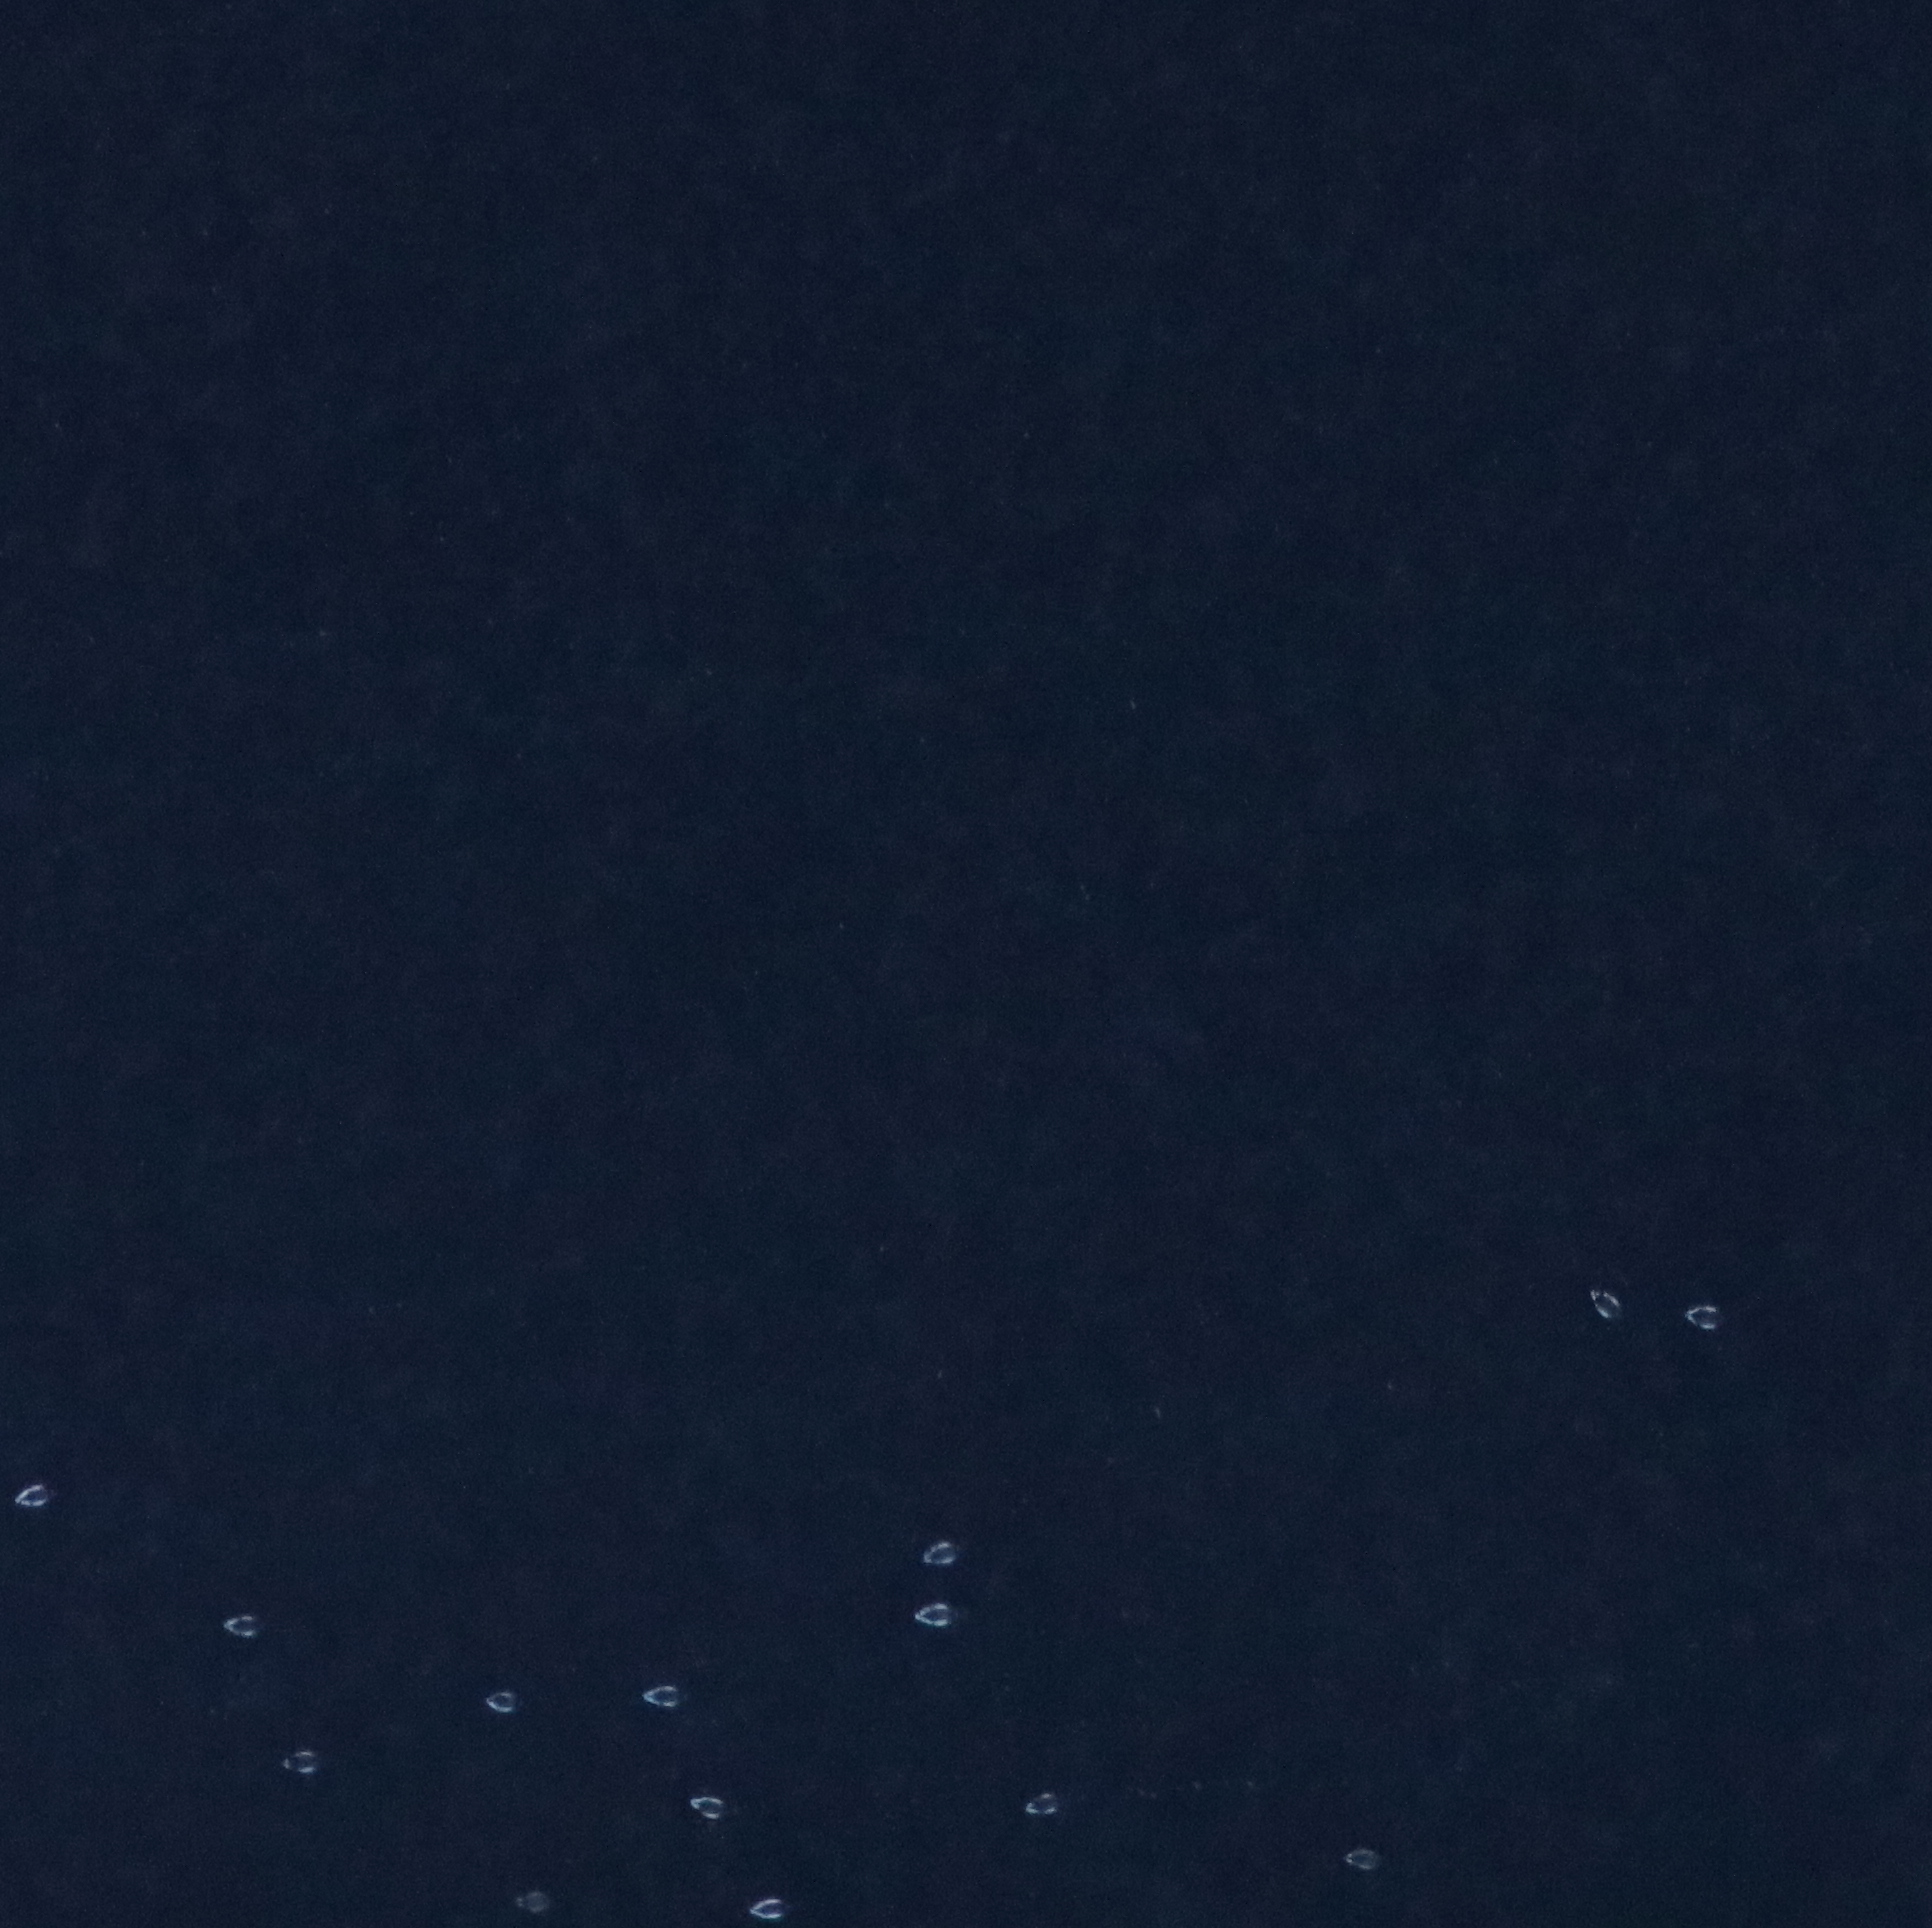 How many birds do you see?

14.